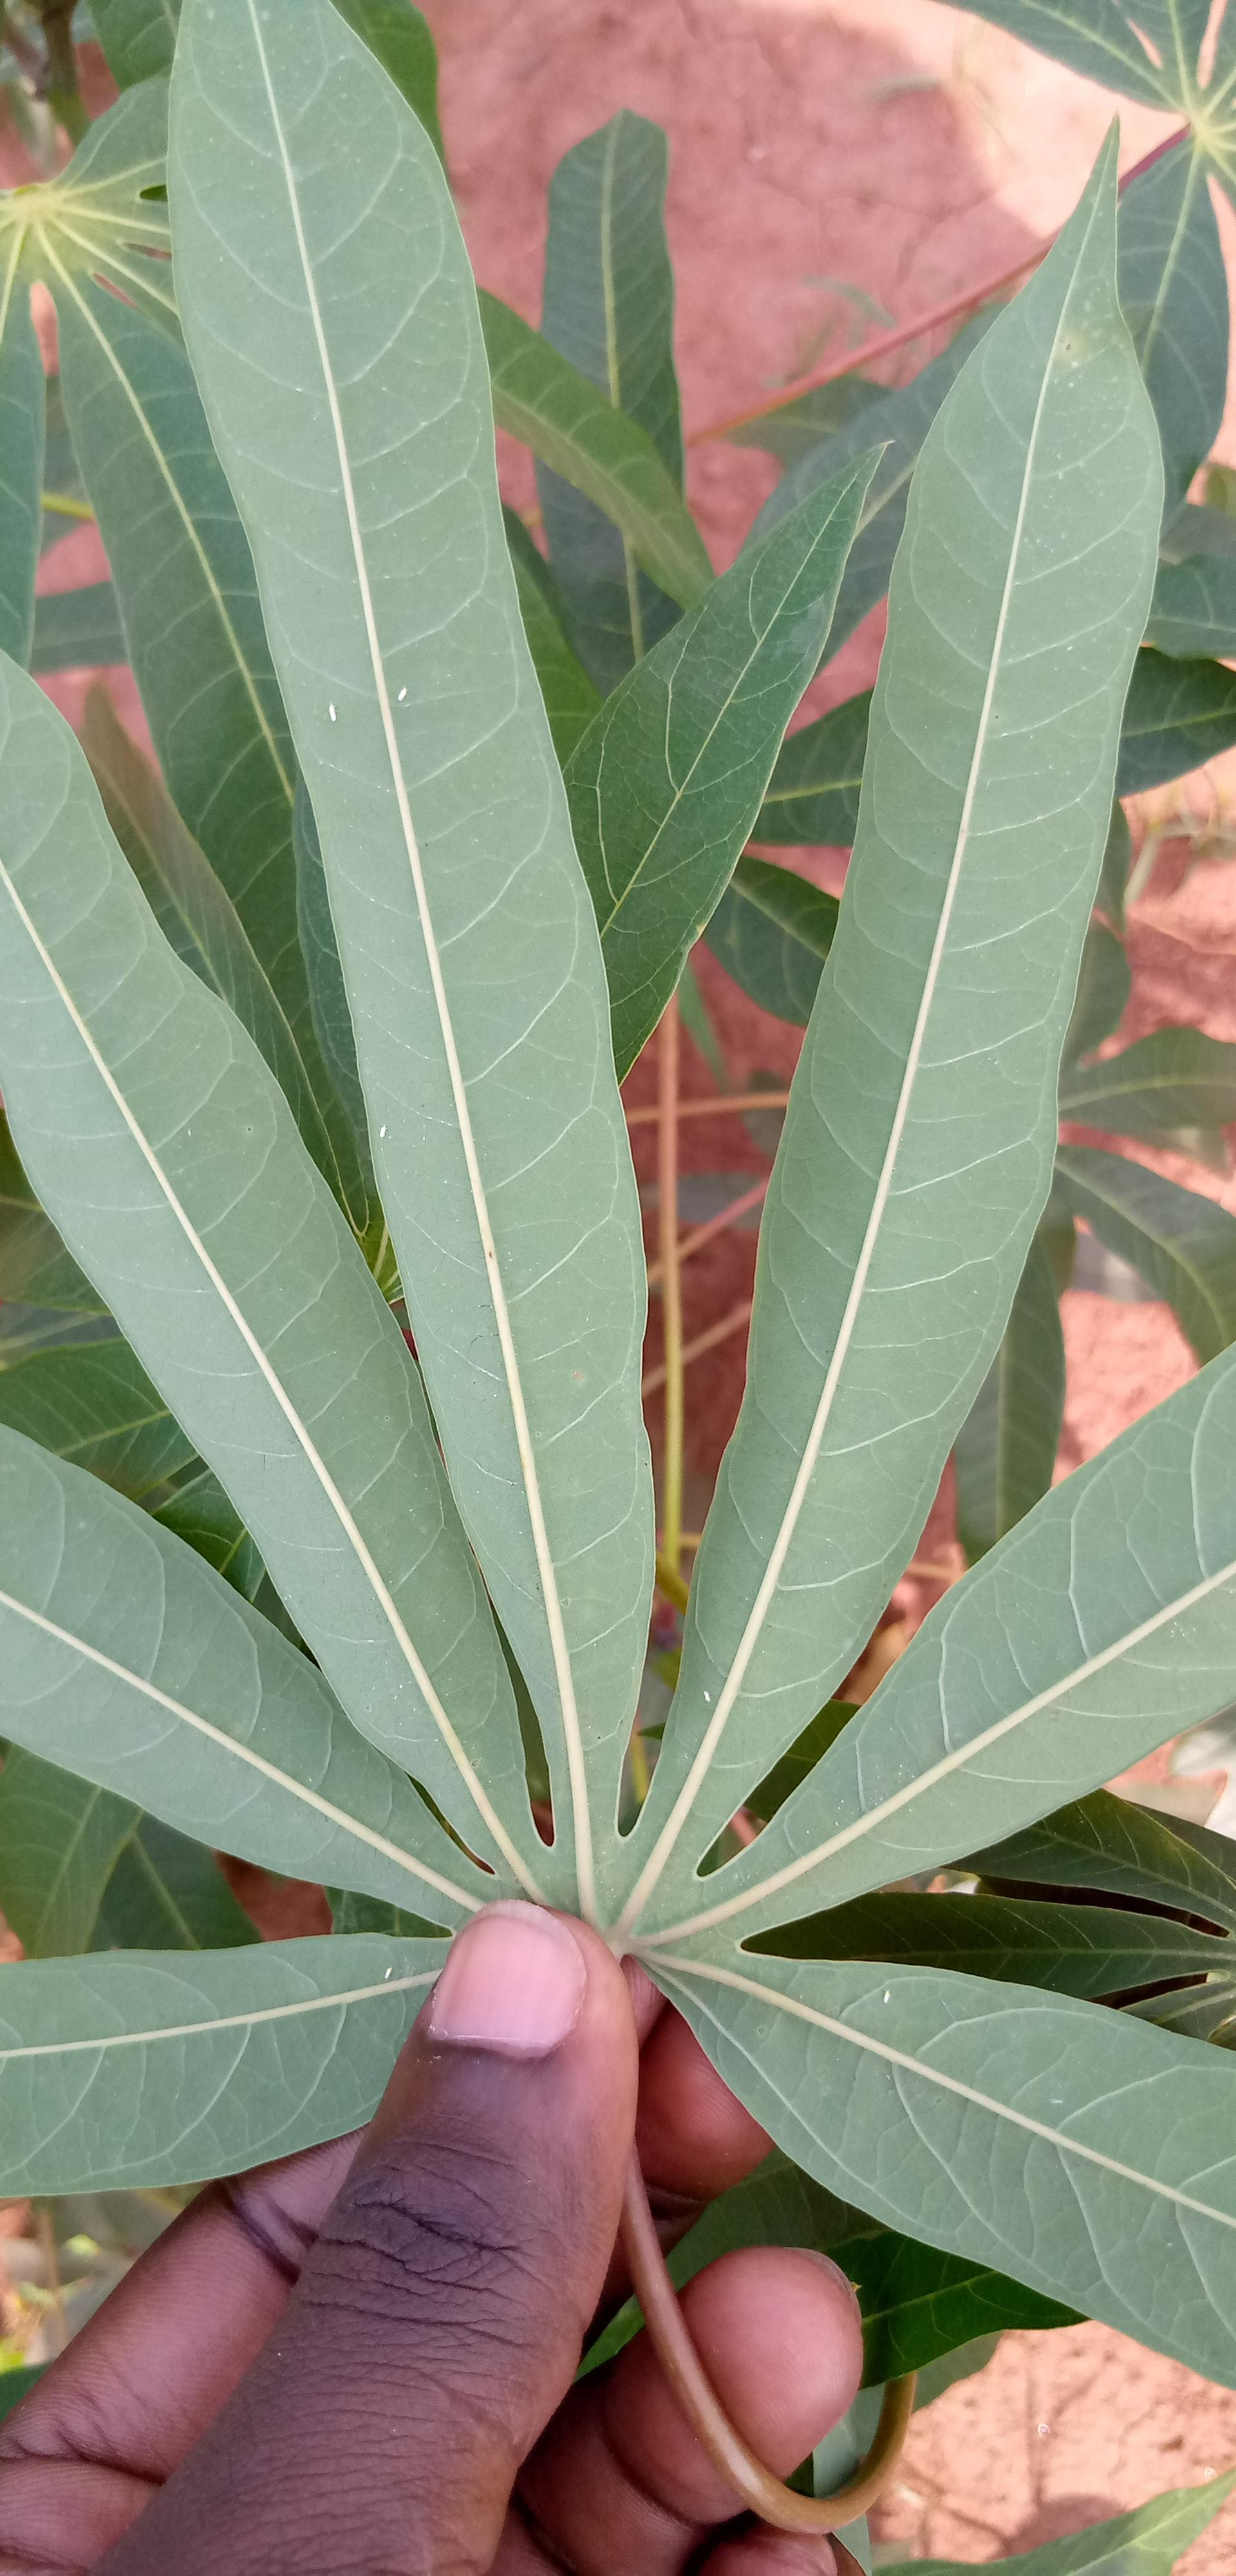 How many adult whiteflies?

6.